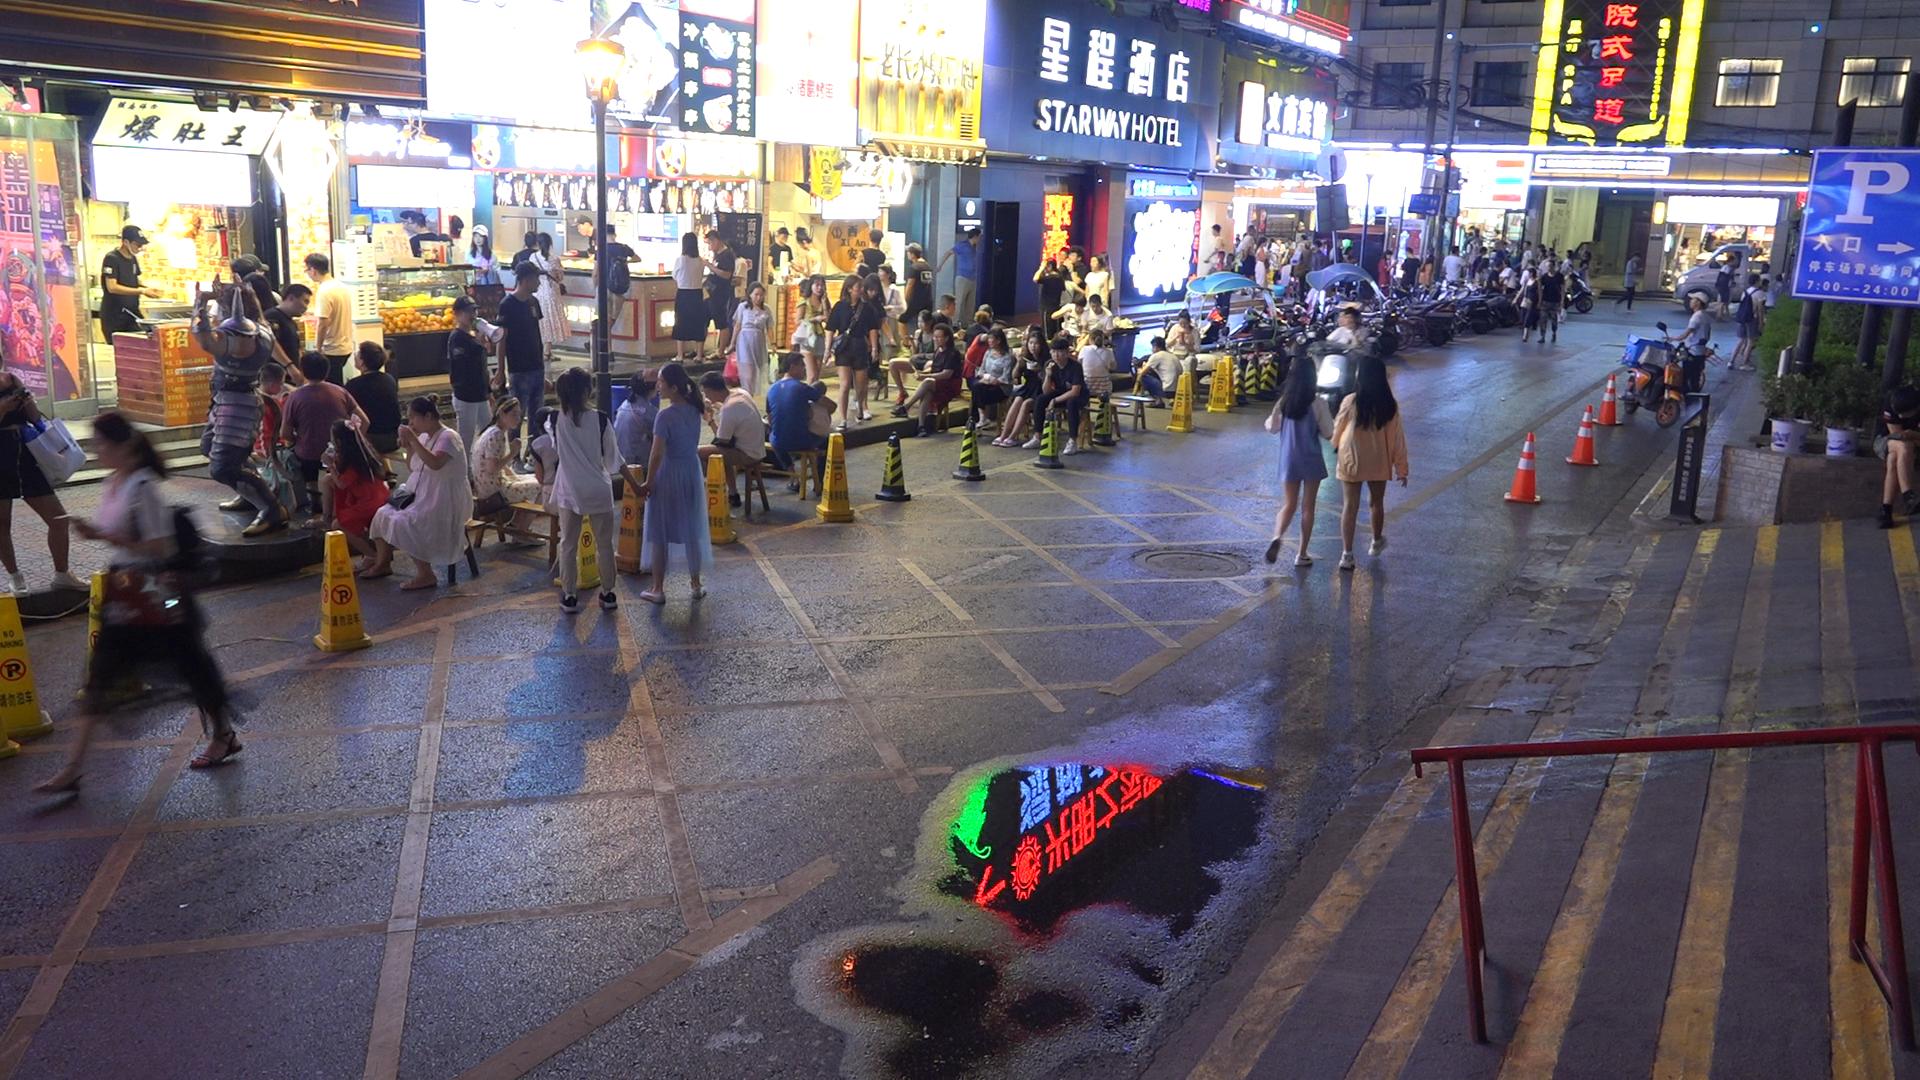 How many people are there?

90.